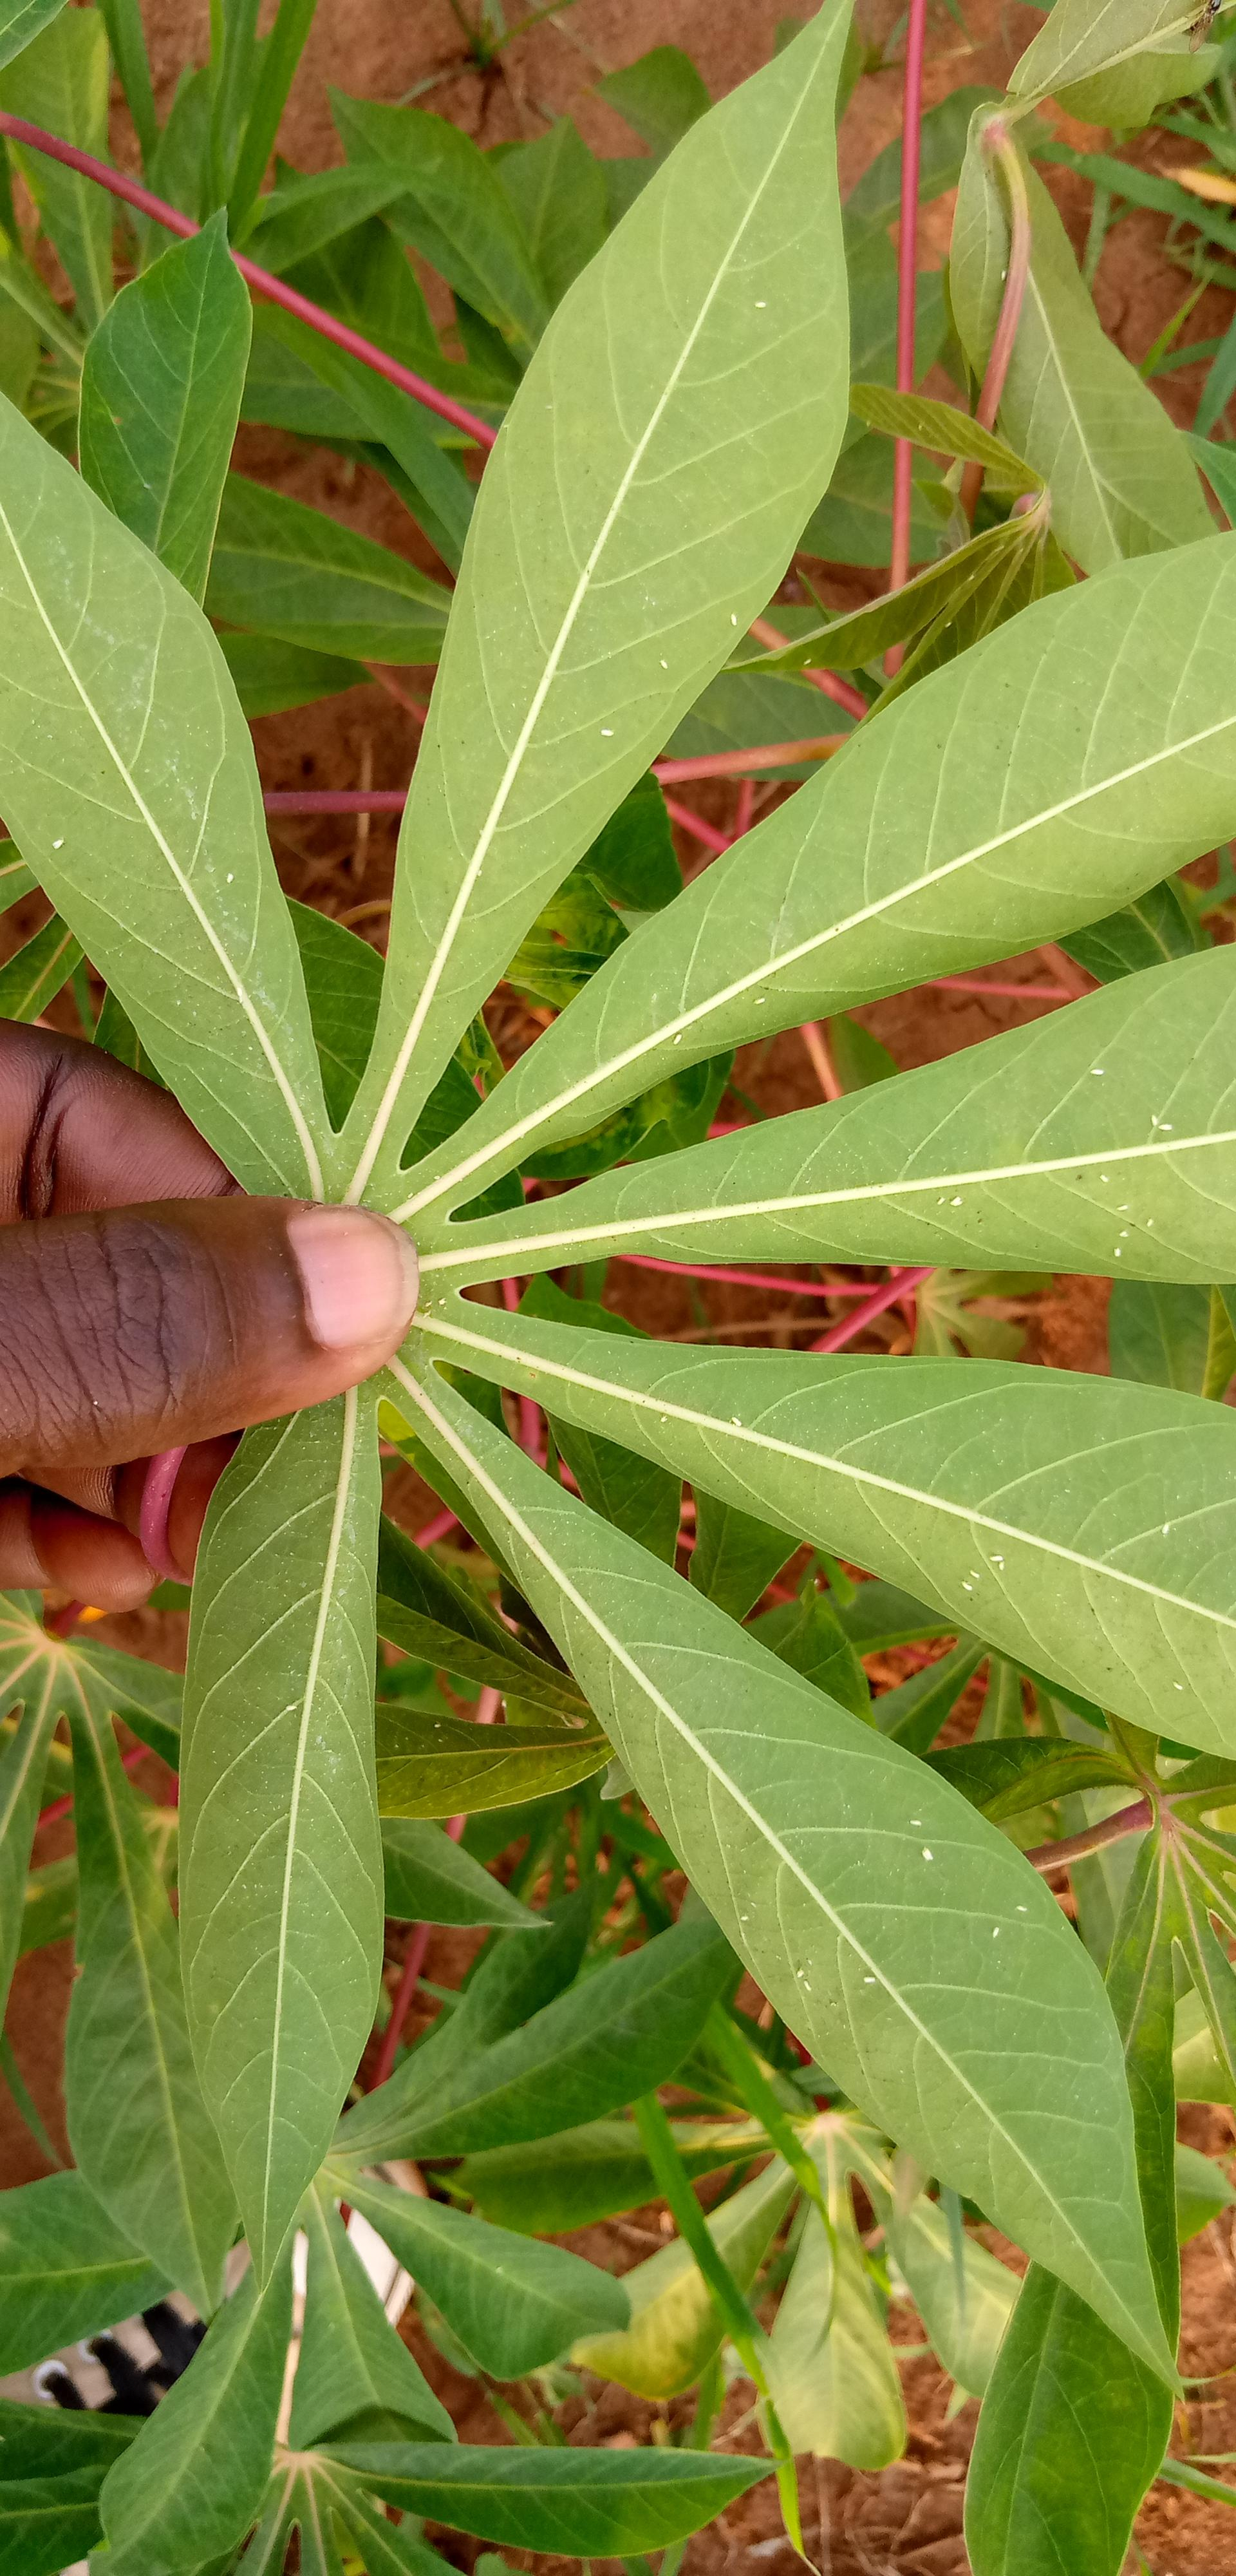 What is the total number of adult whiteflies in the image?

36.